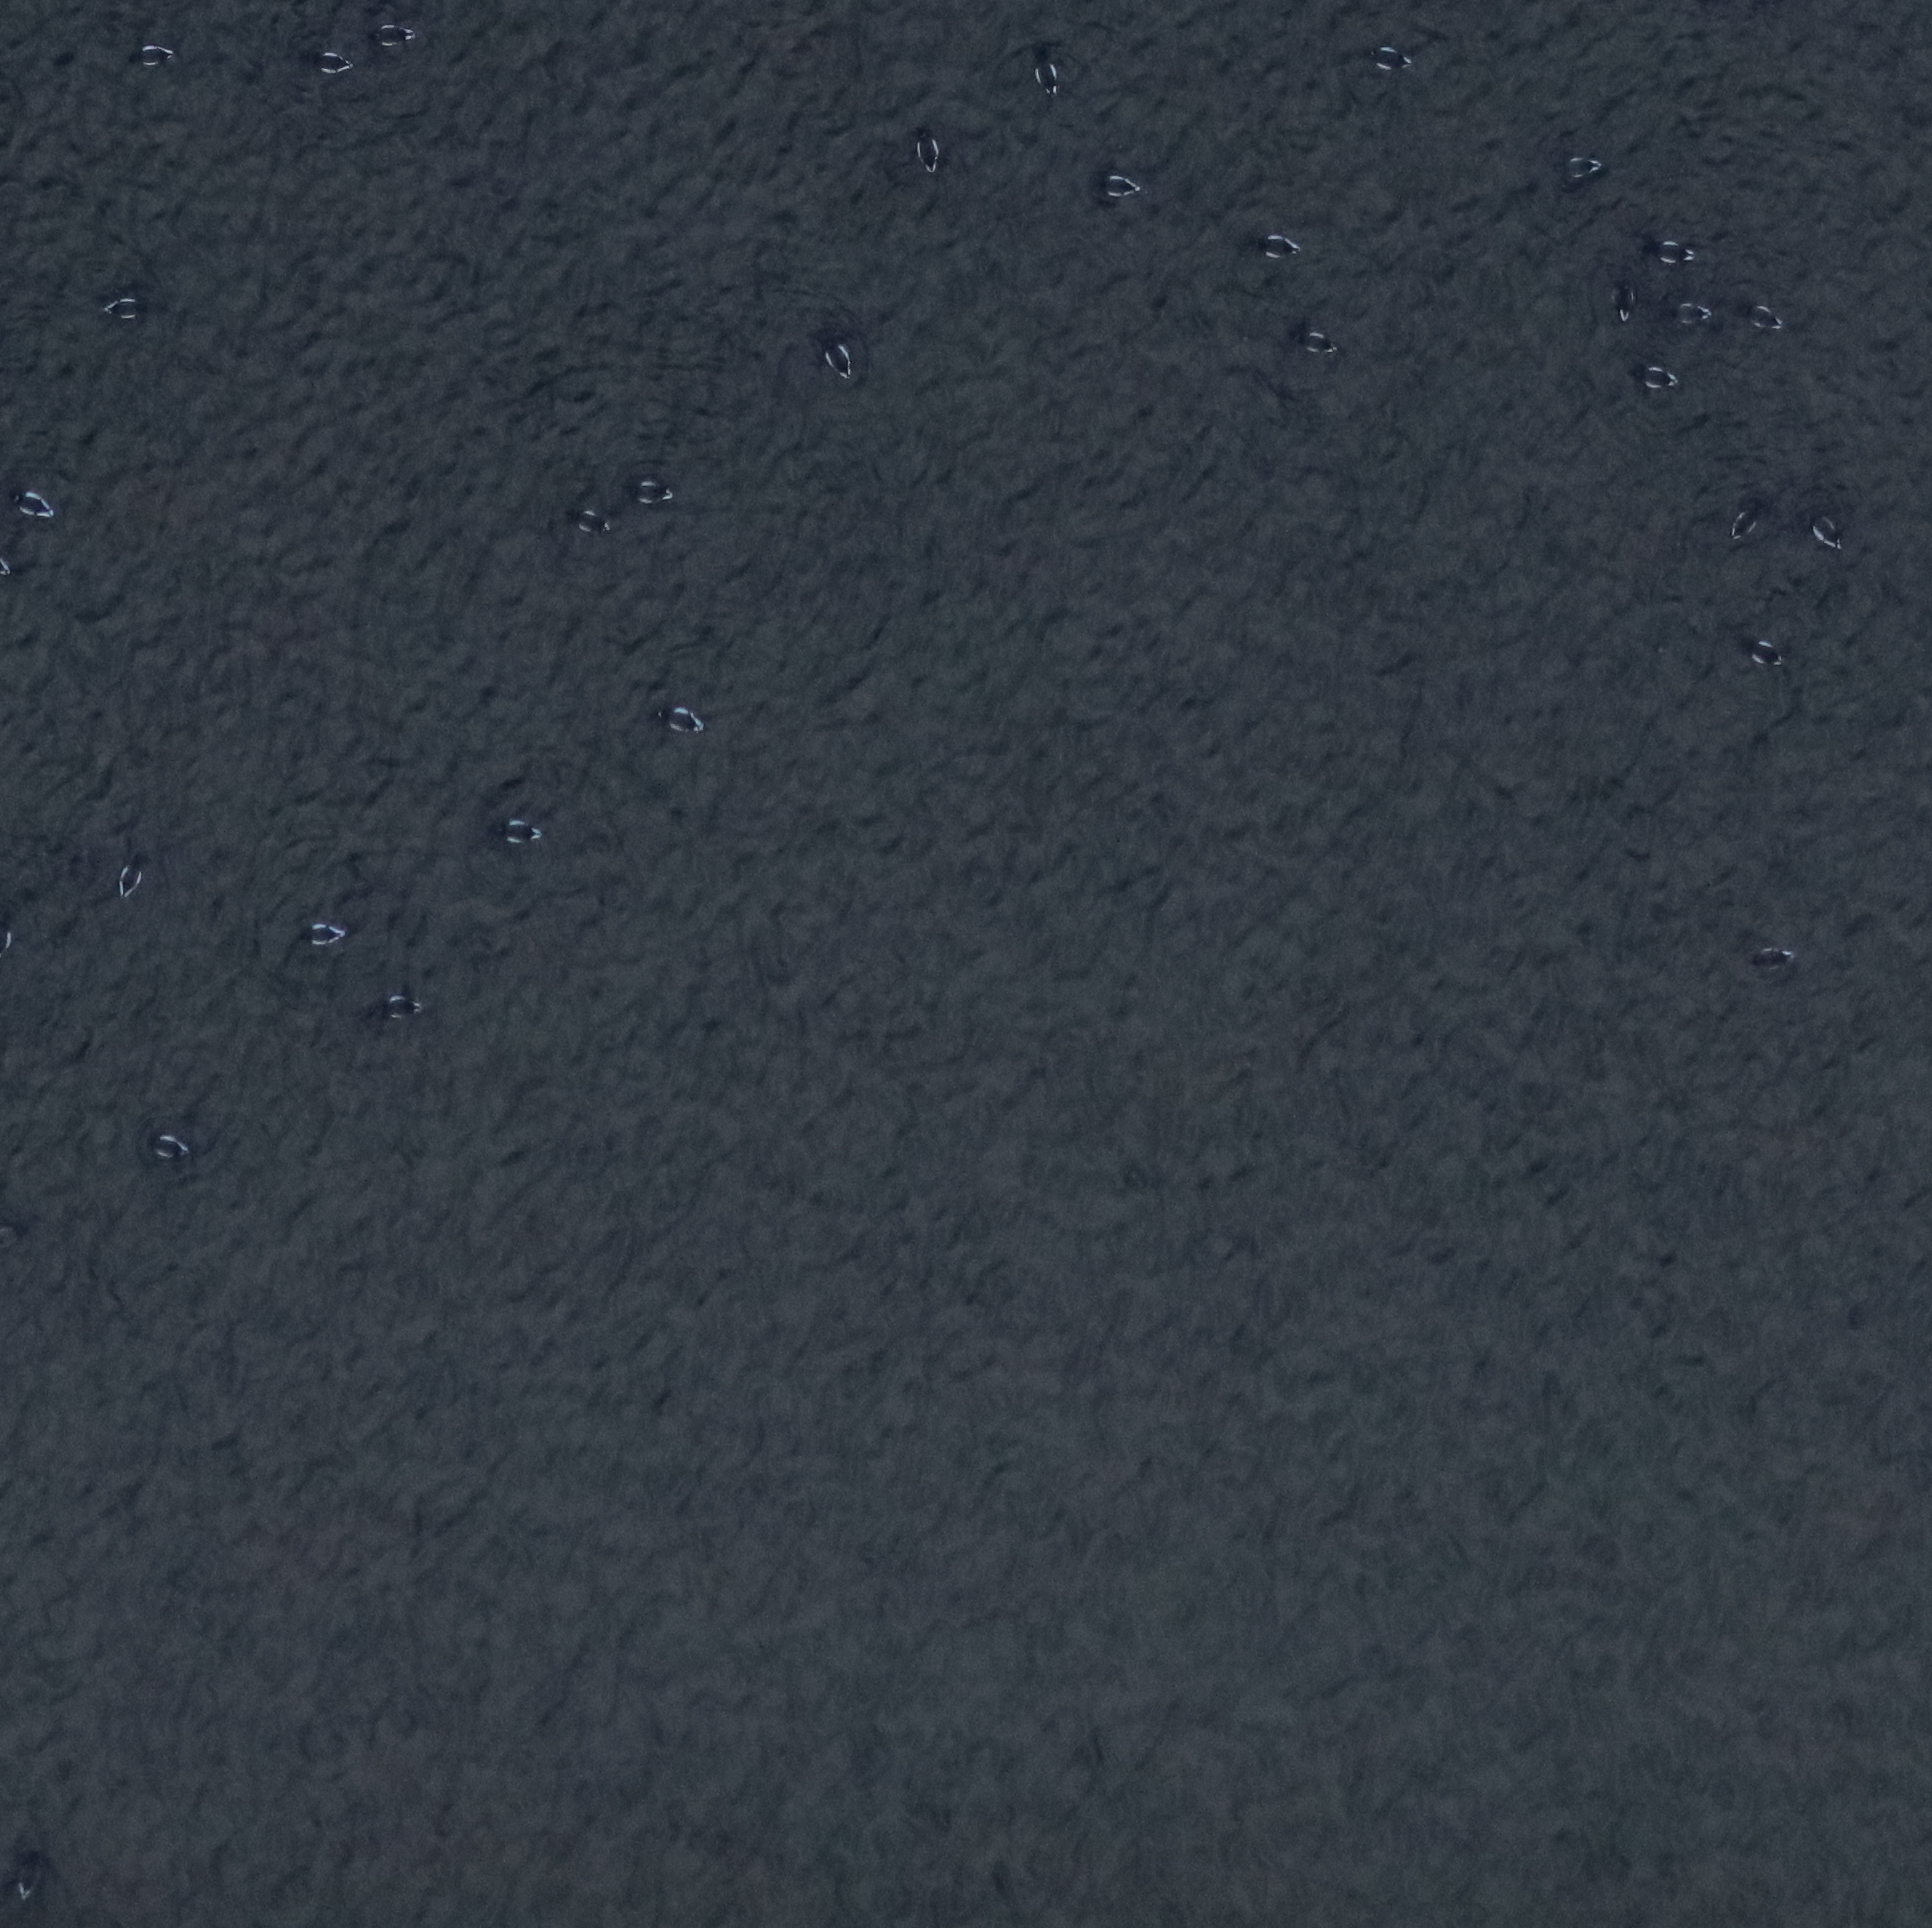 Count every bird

32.